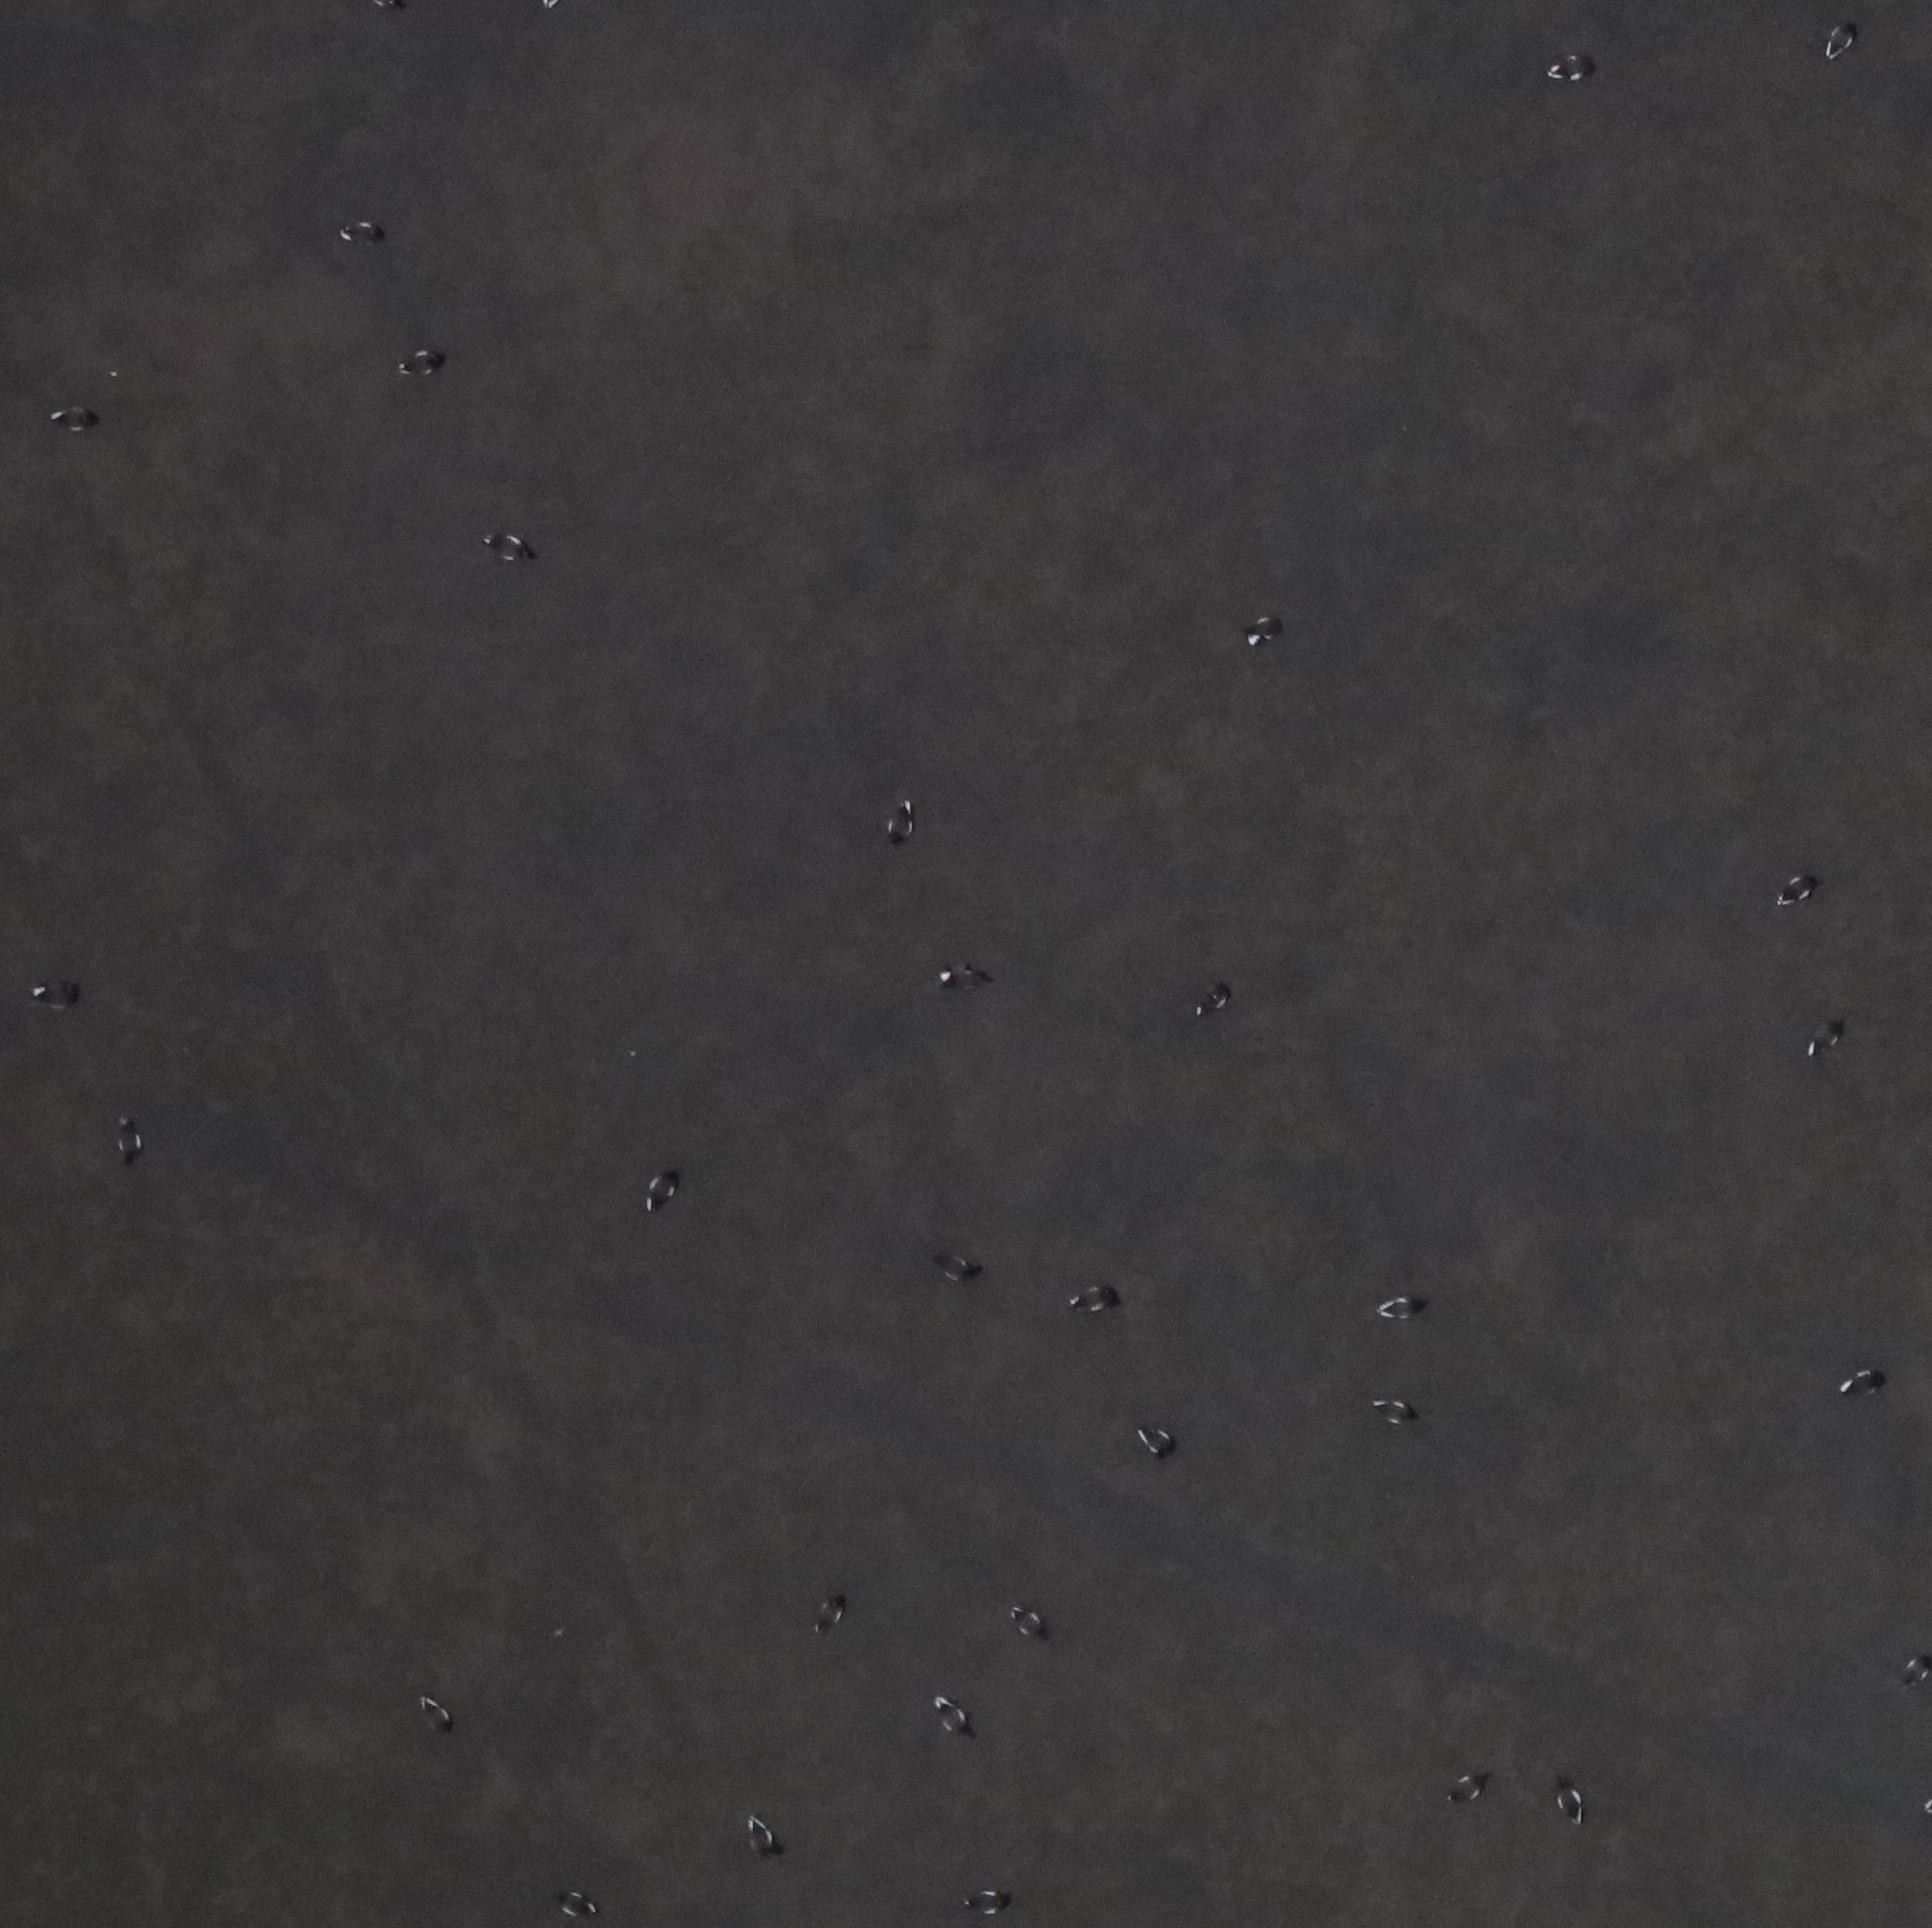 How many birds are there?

31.